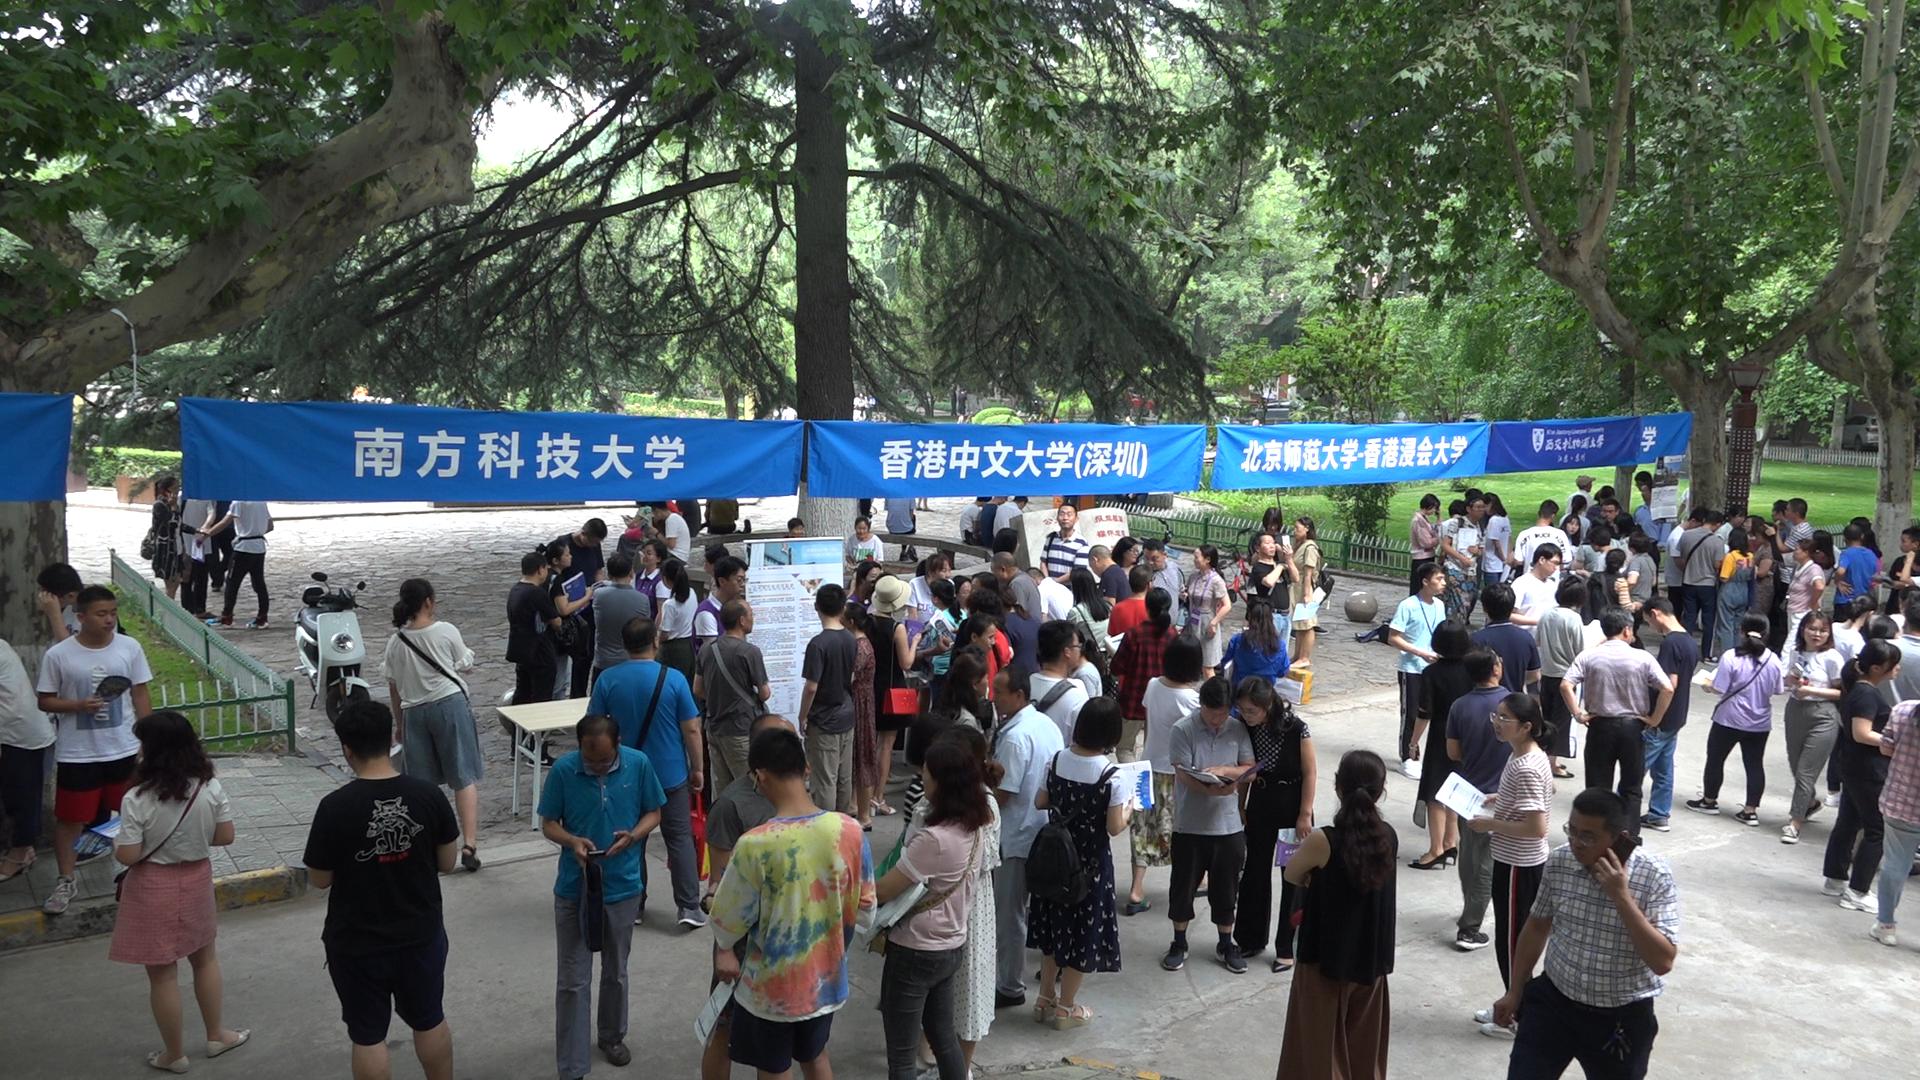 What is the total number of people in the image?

112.